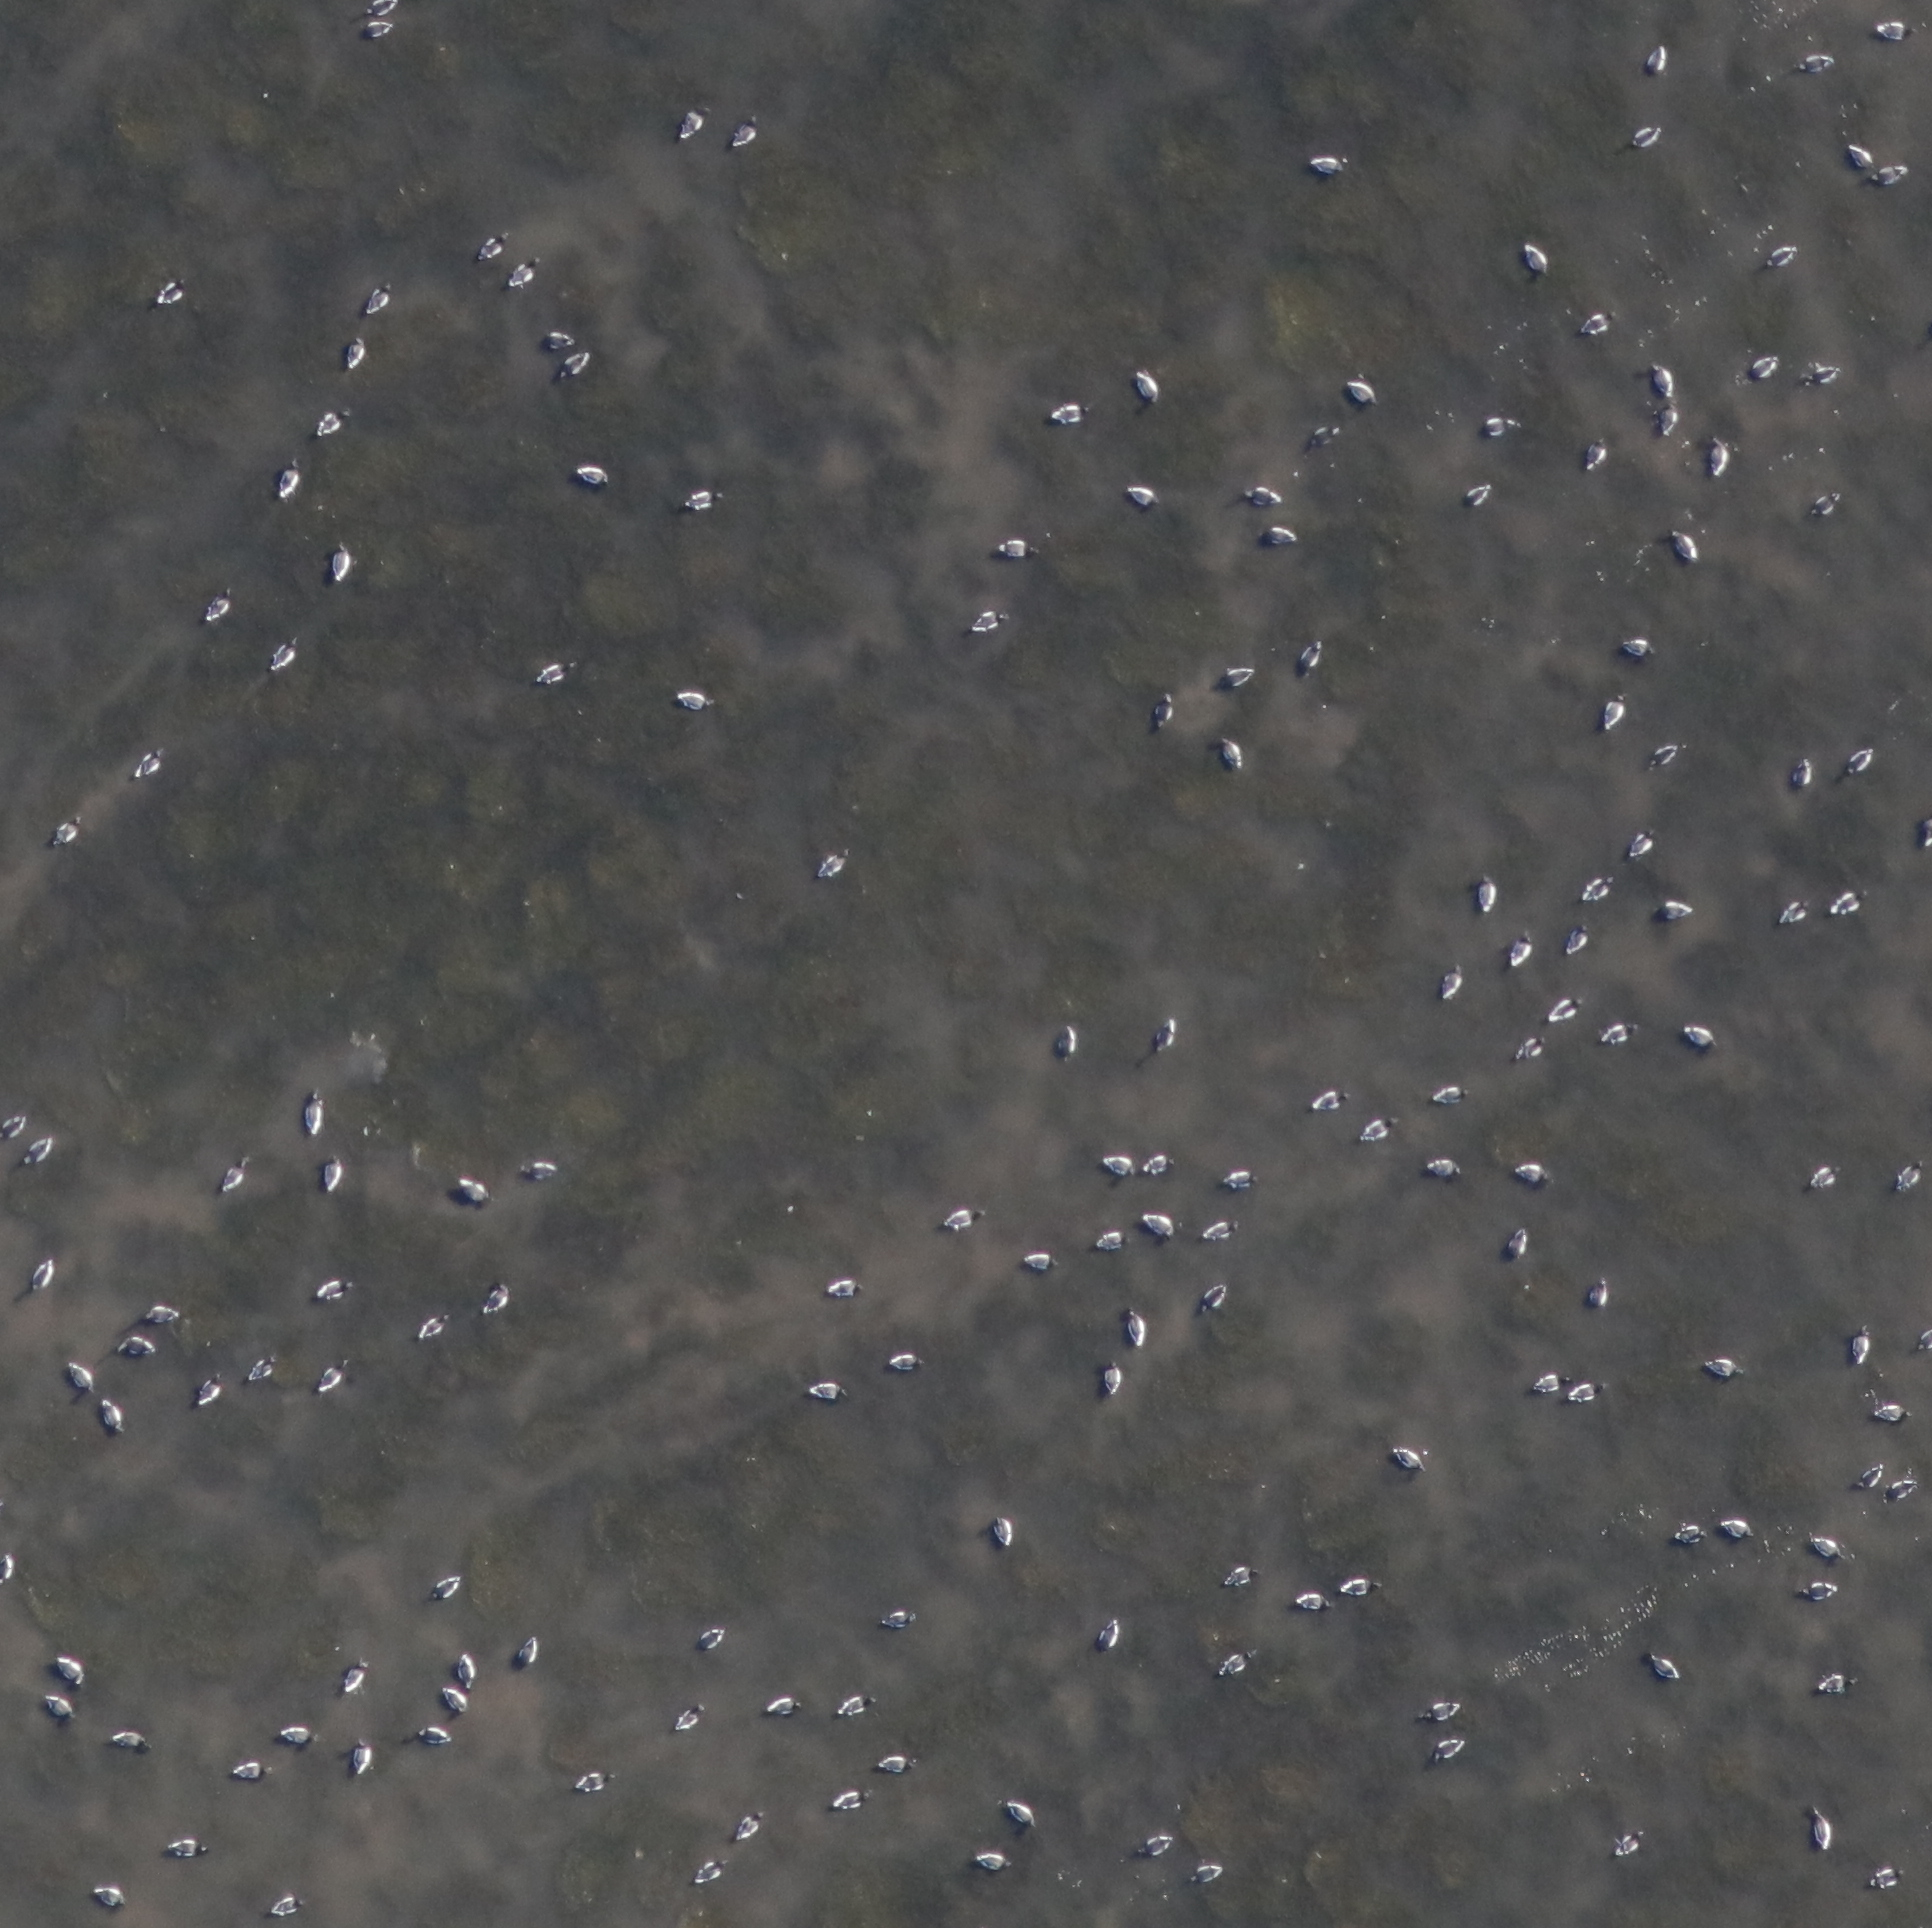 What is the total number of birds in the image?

173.